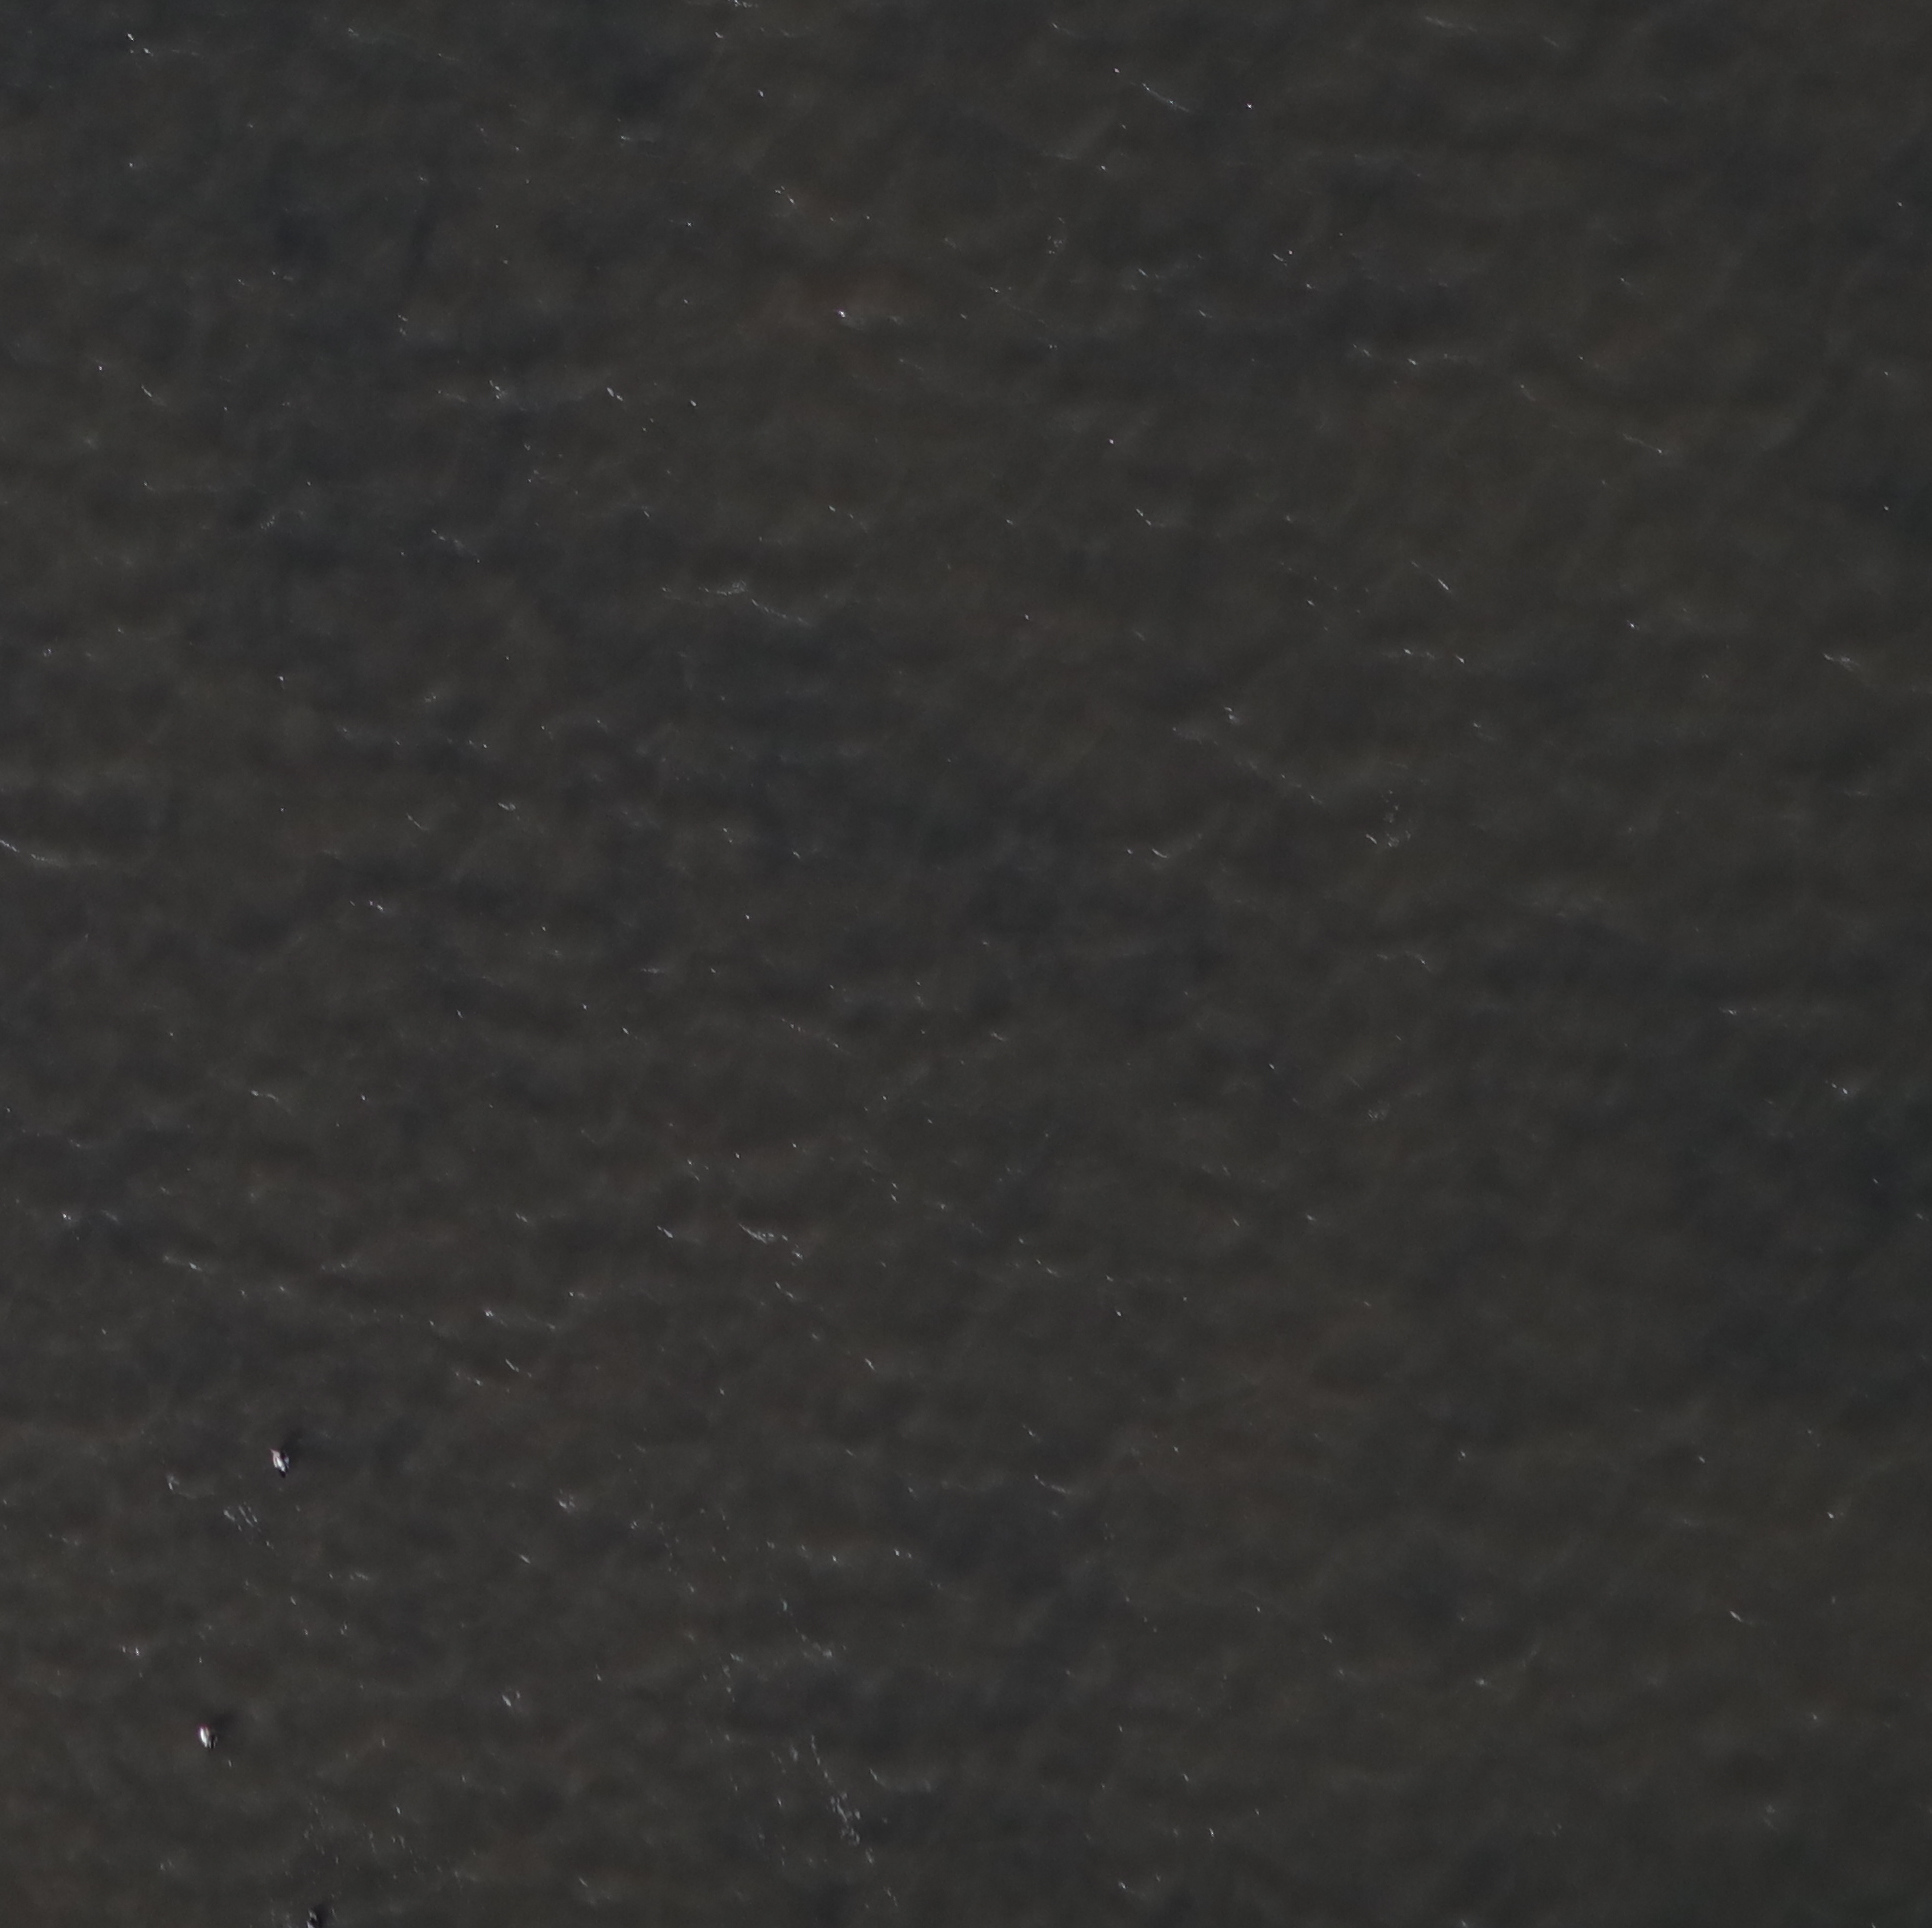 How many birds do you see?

3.